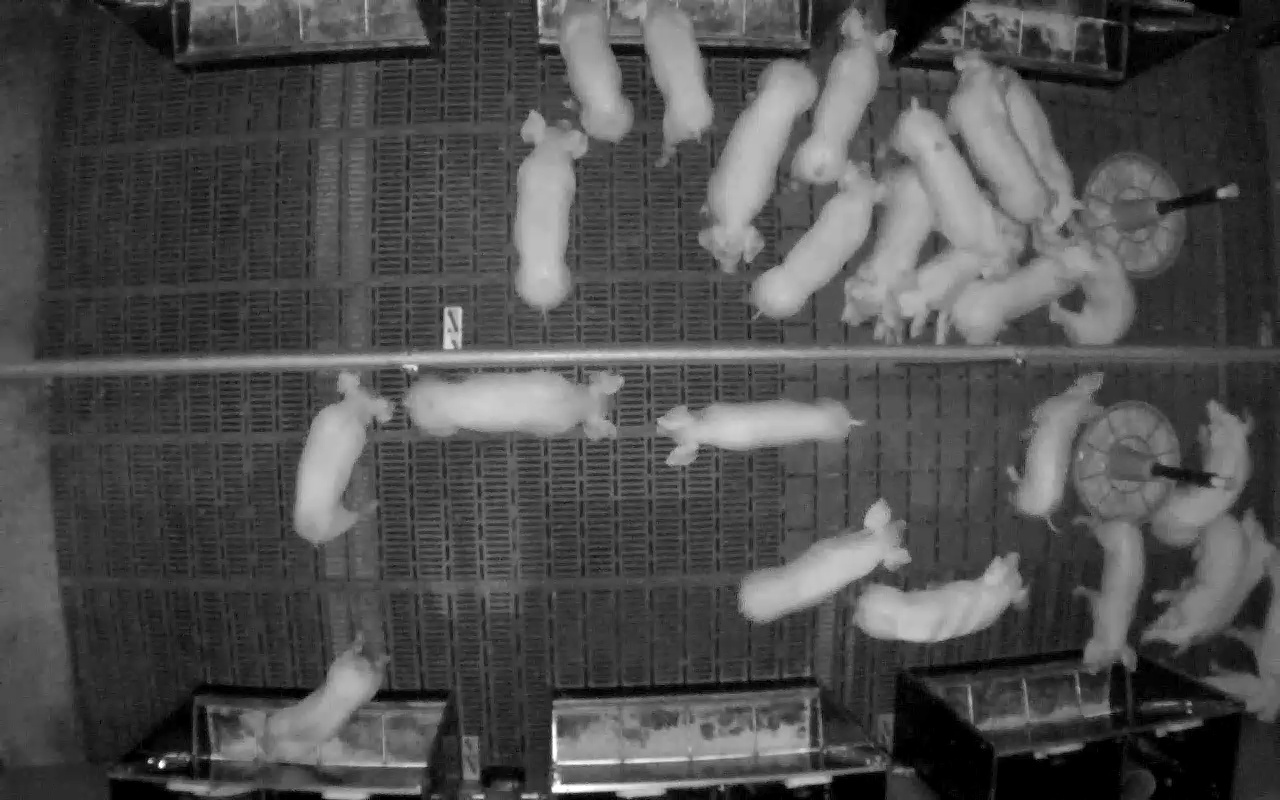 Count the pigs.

26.